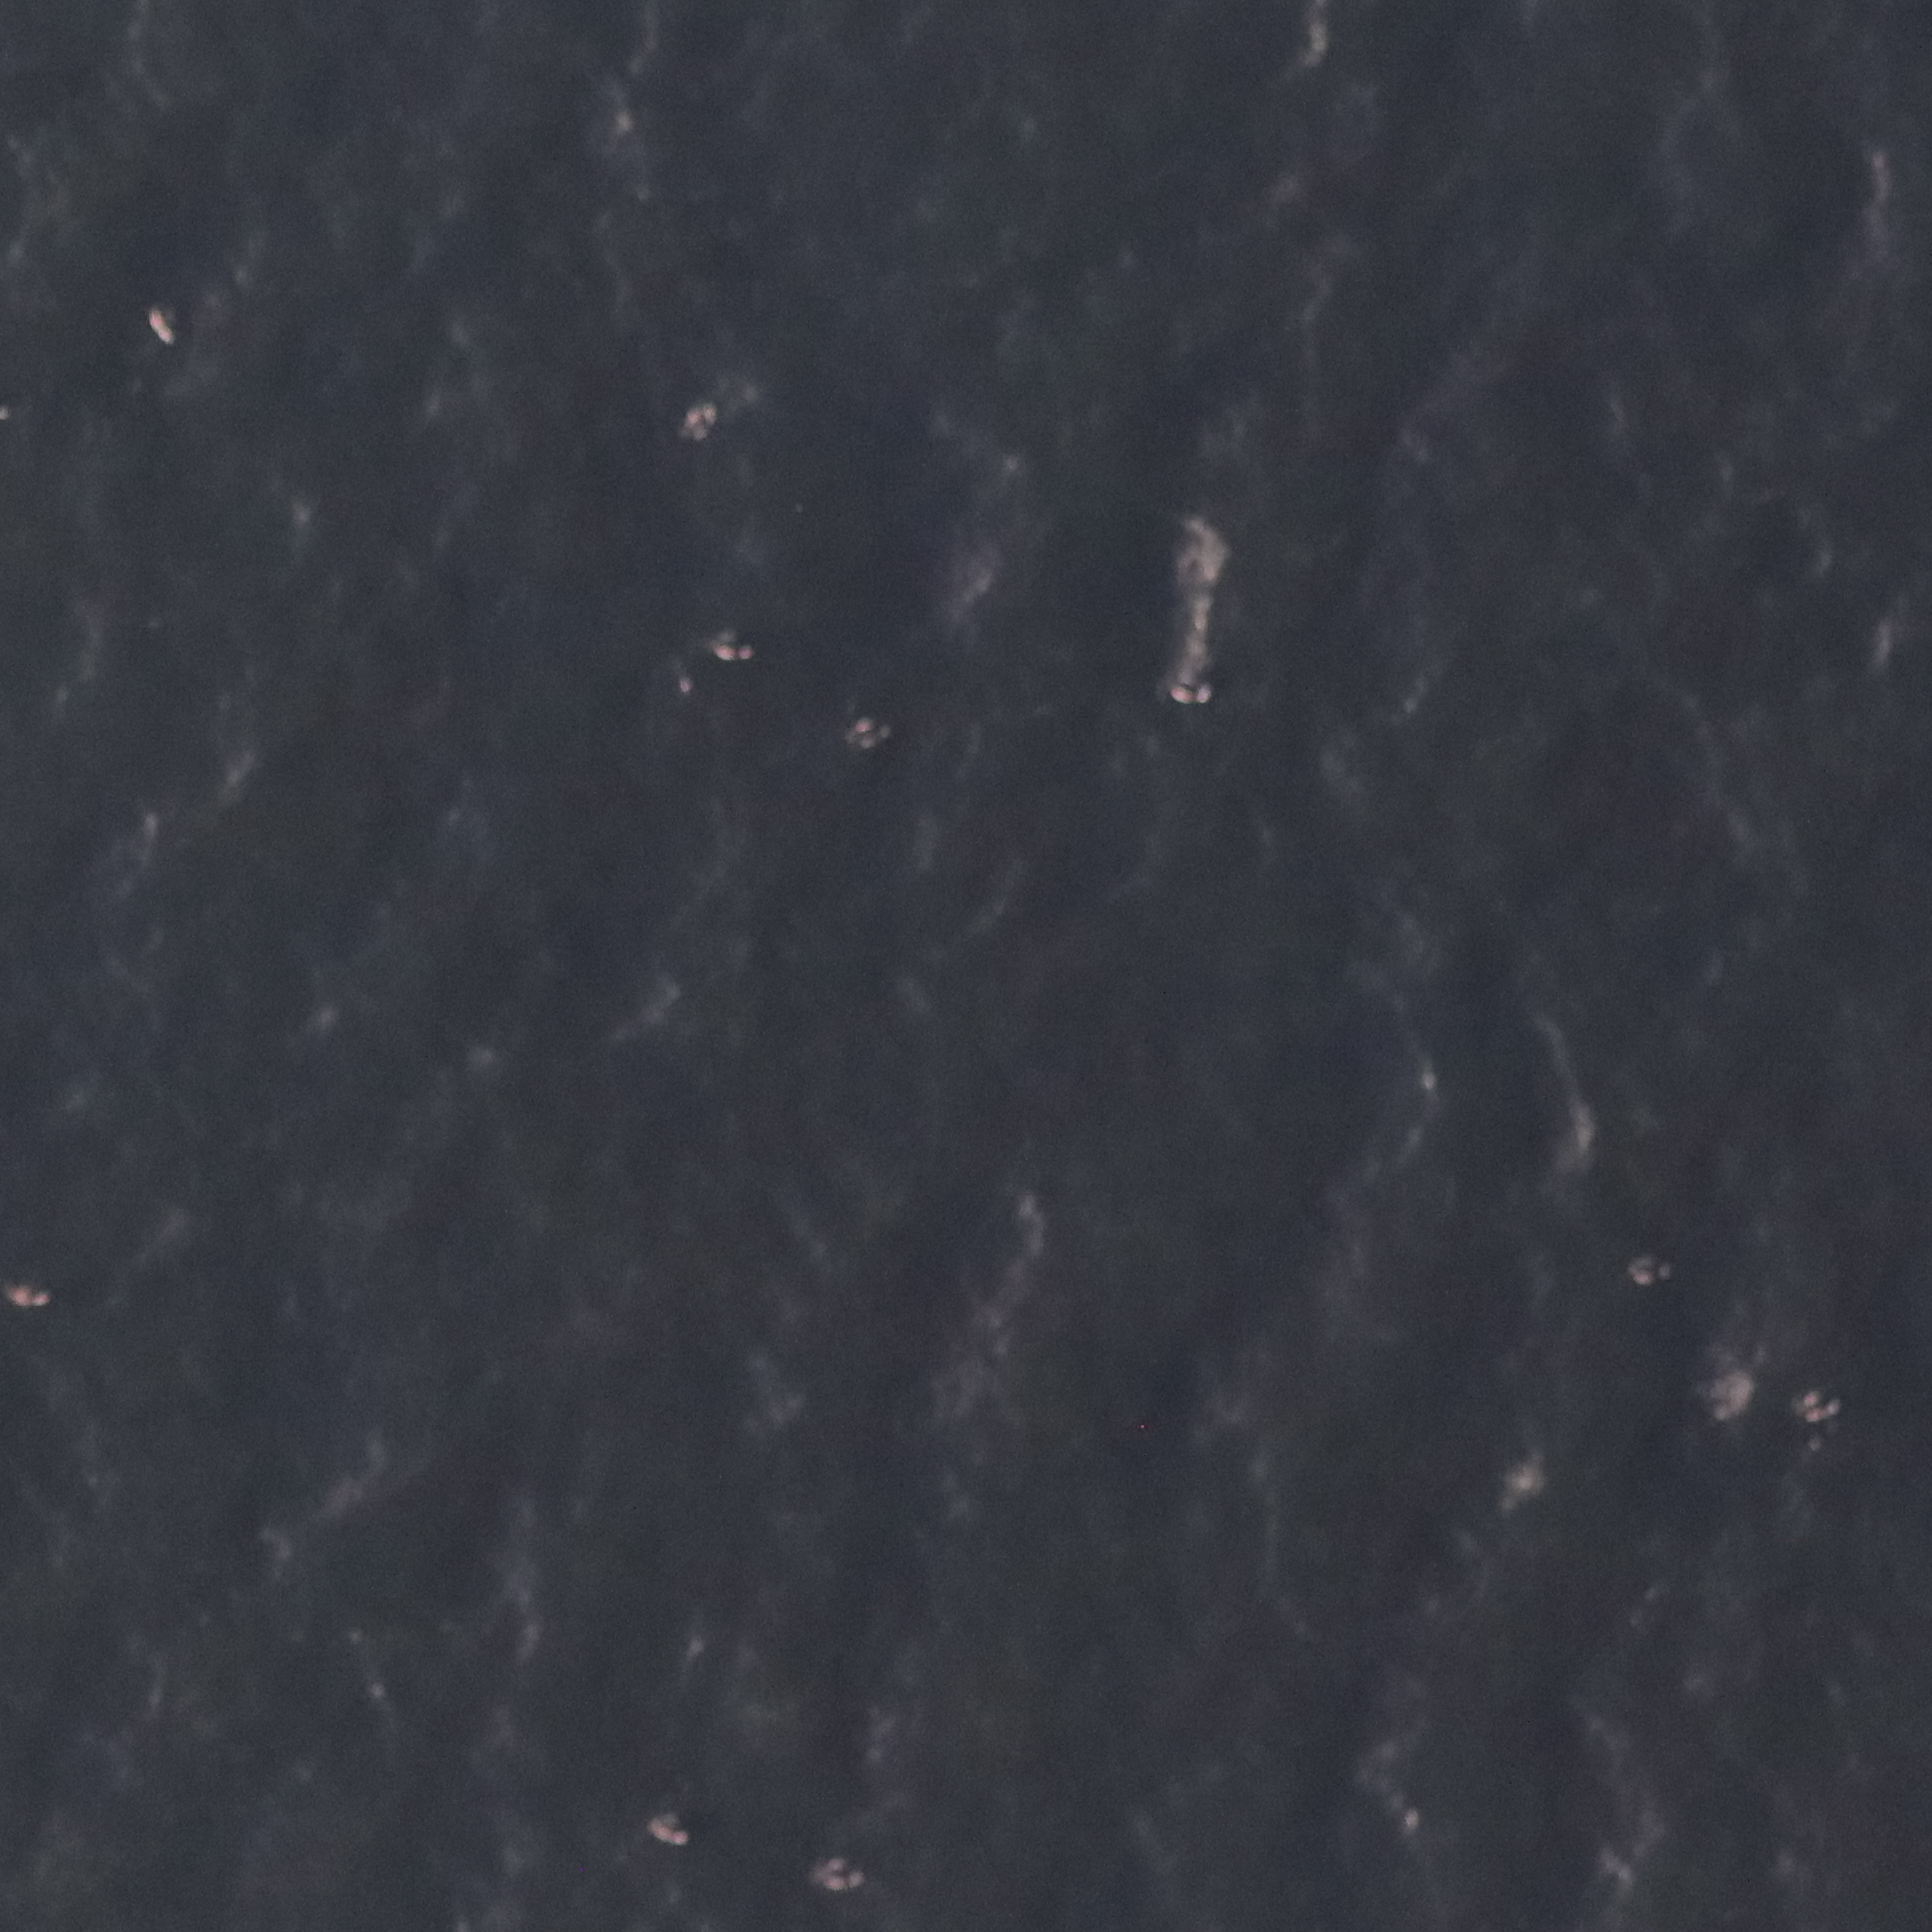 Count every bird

10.